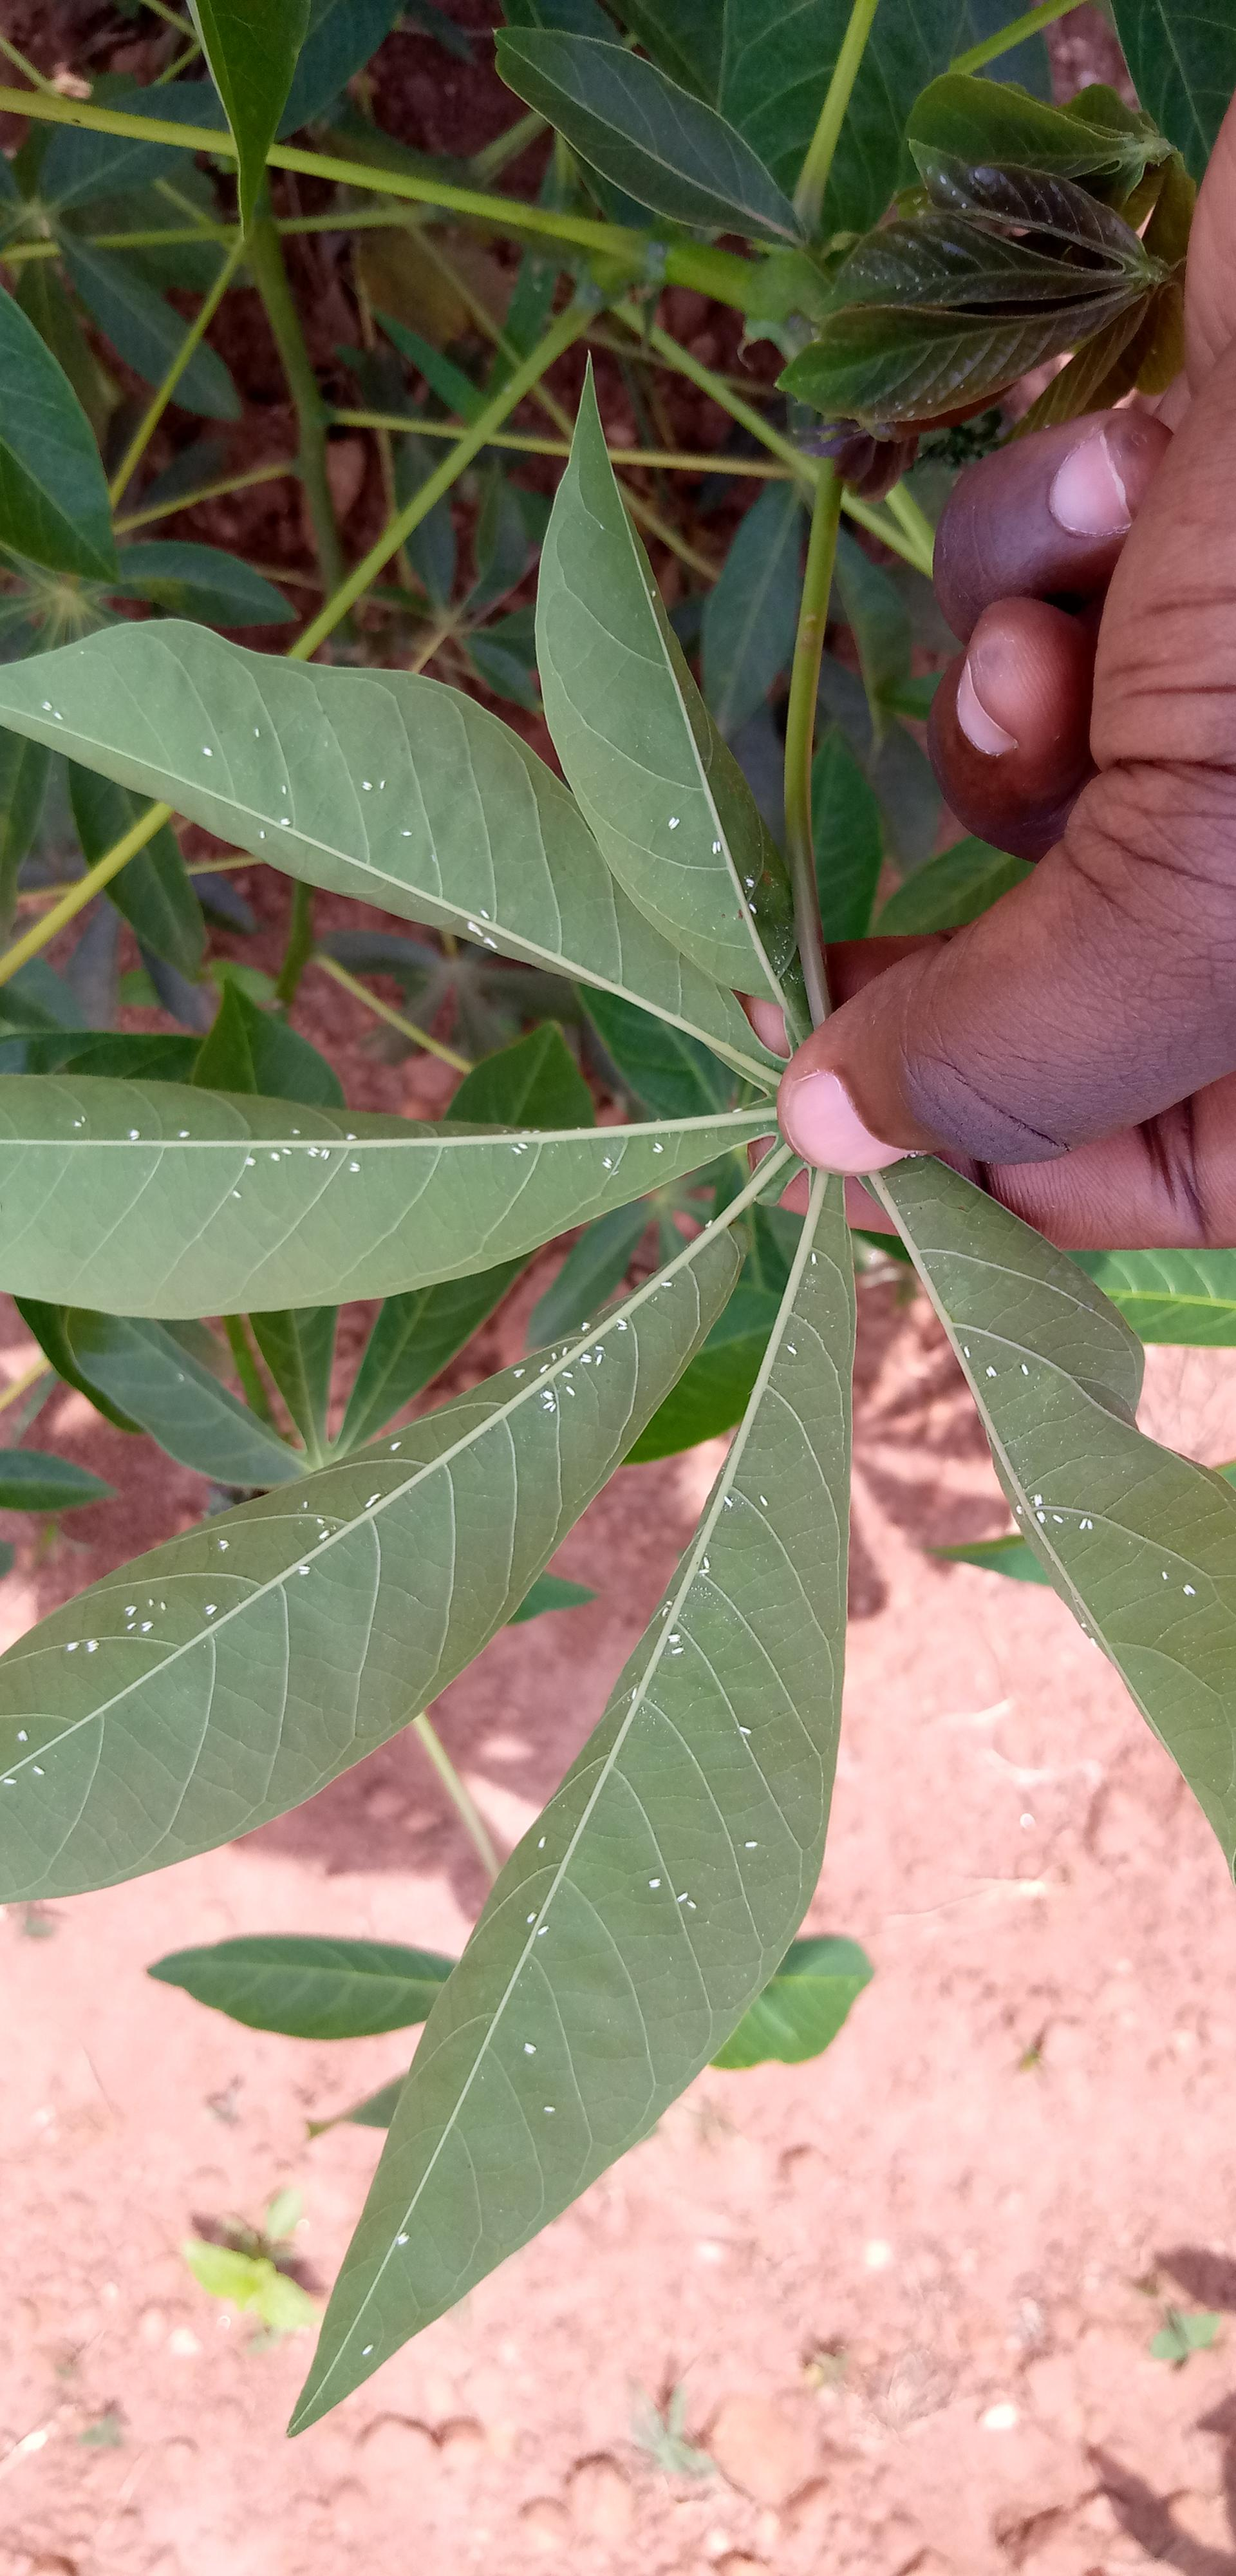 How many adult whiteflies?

137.